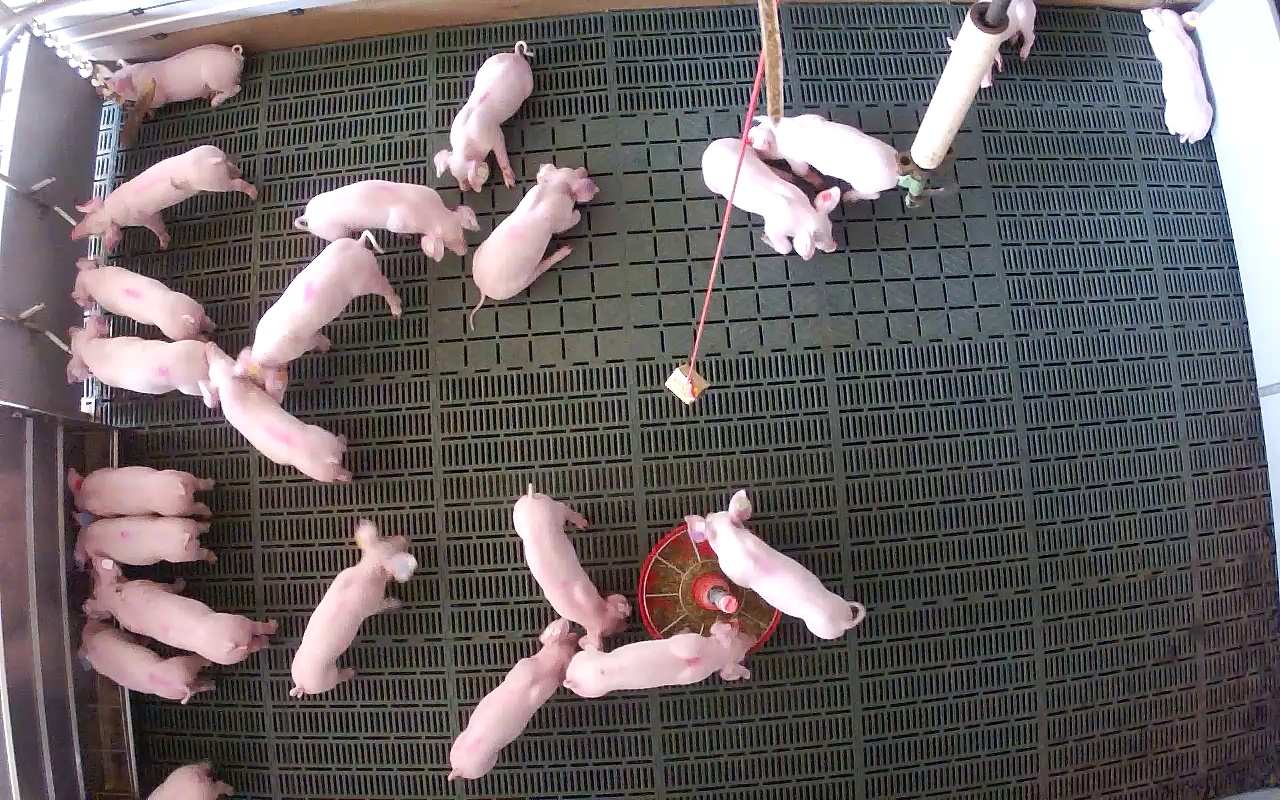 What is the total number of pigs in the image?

23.